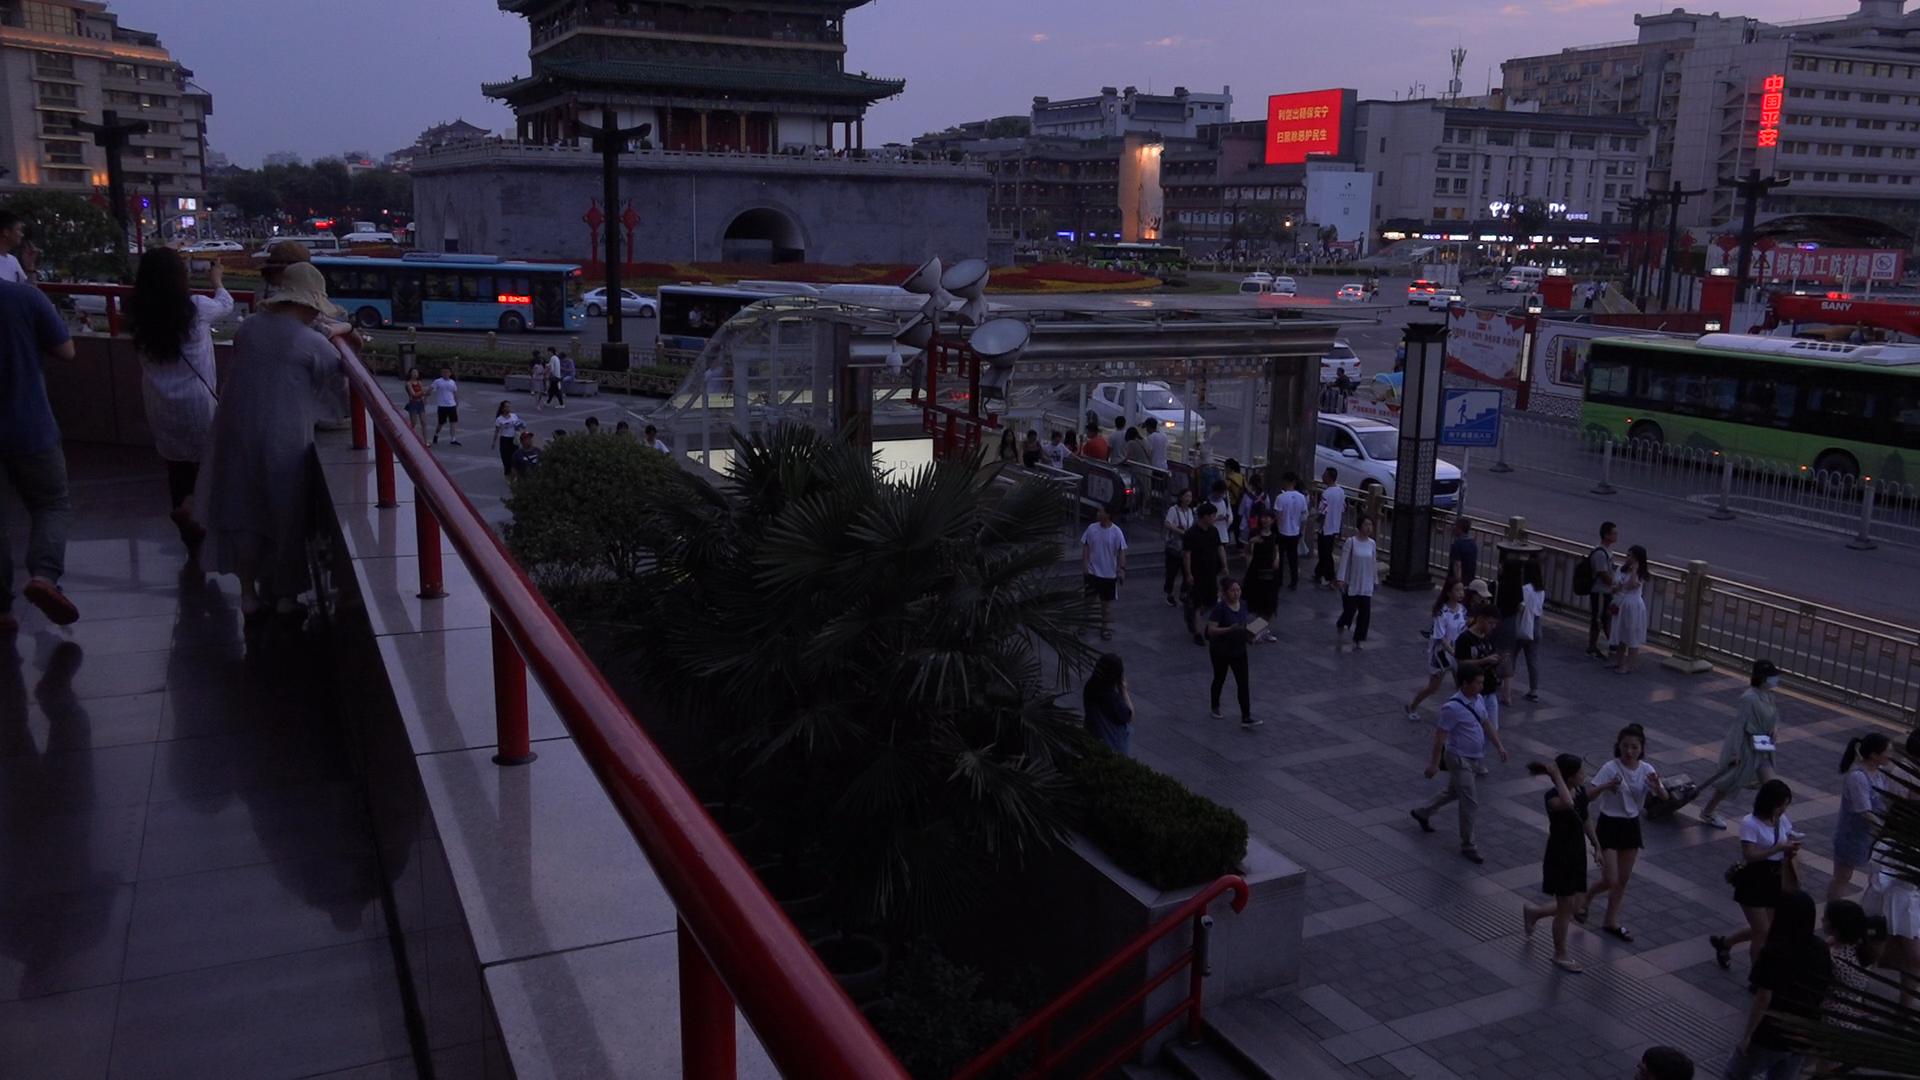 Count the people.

76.